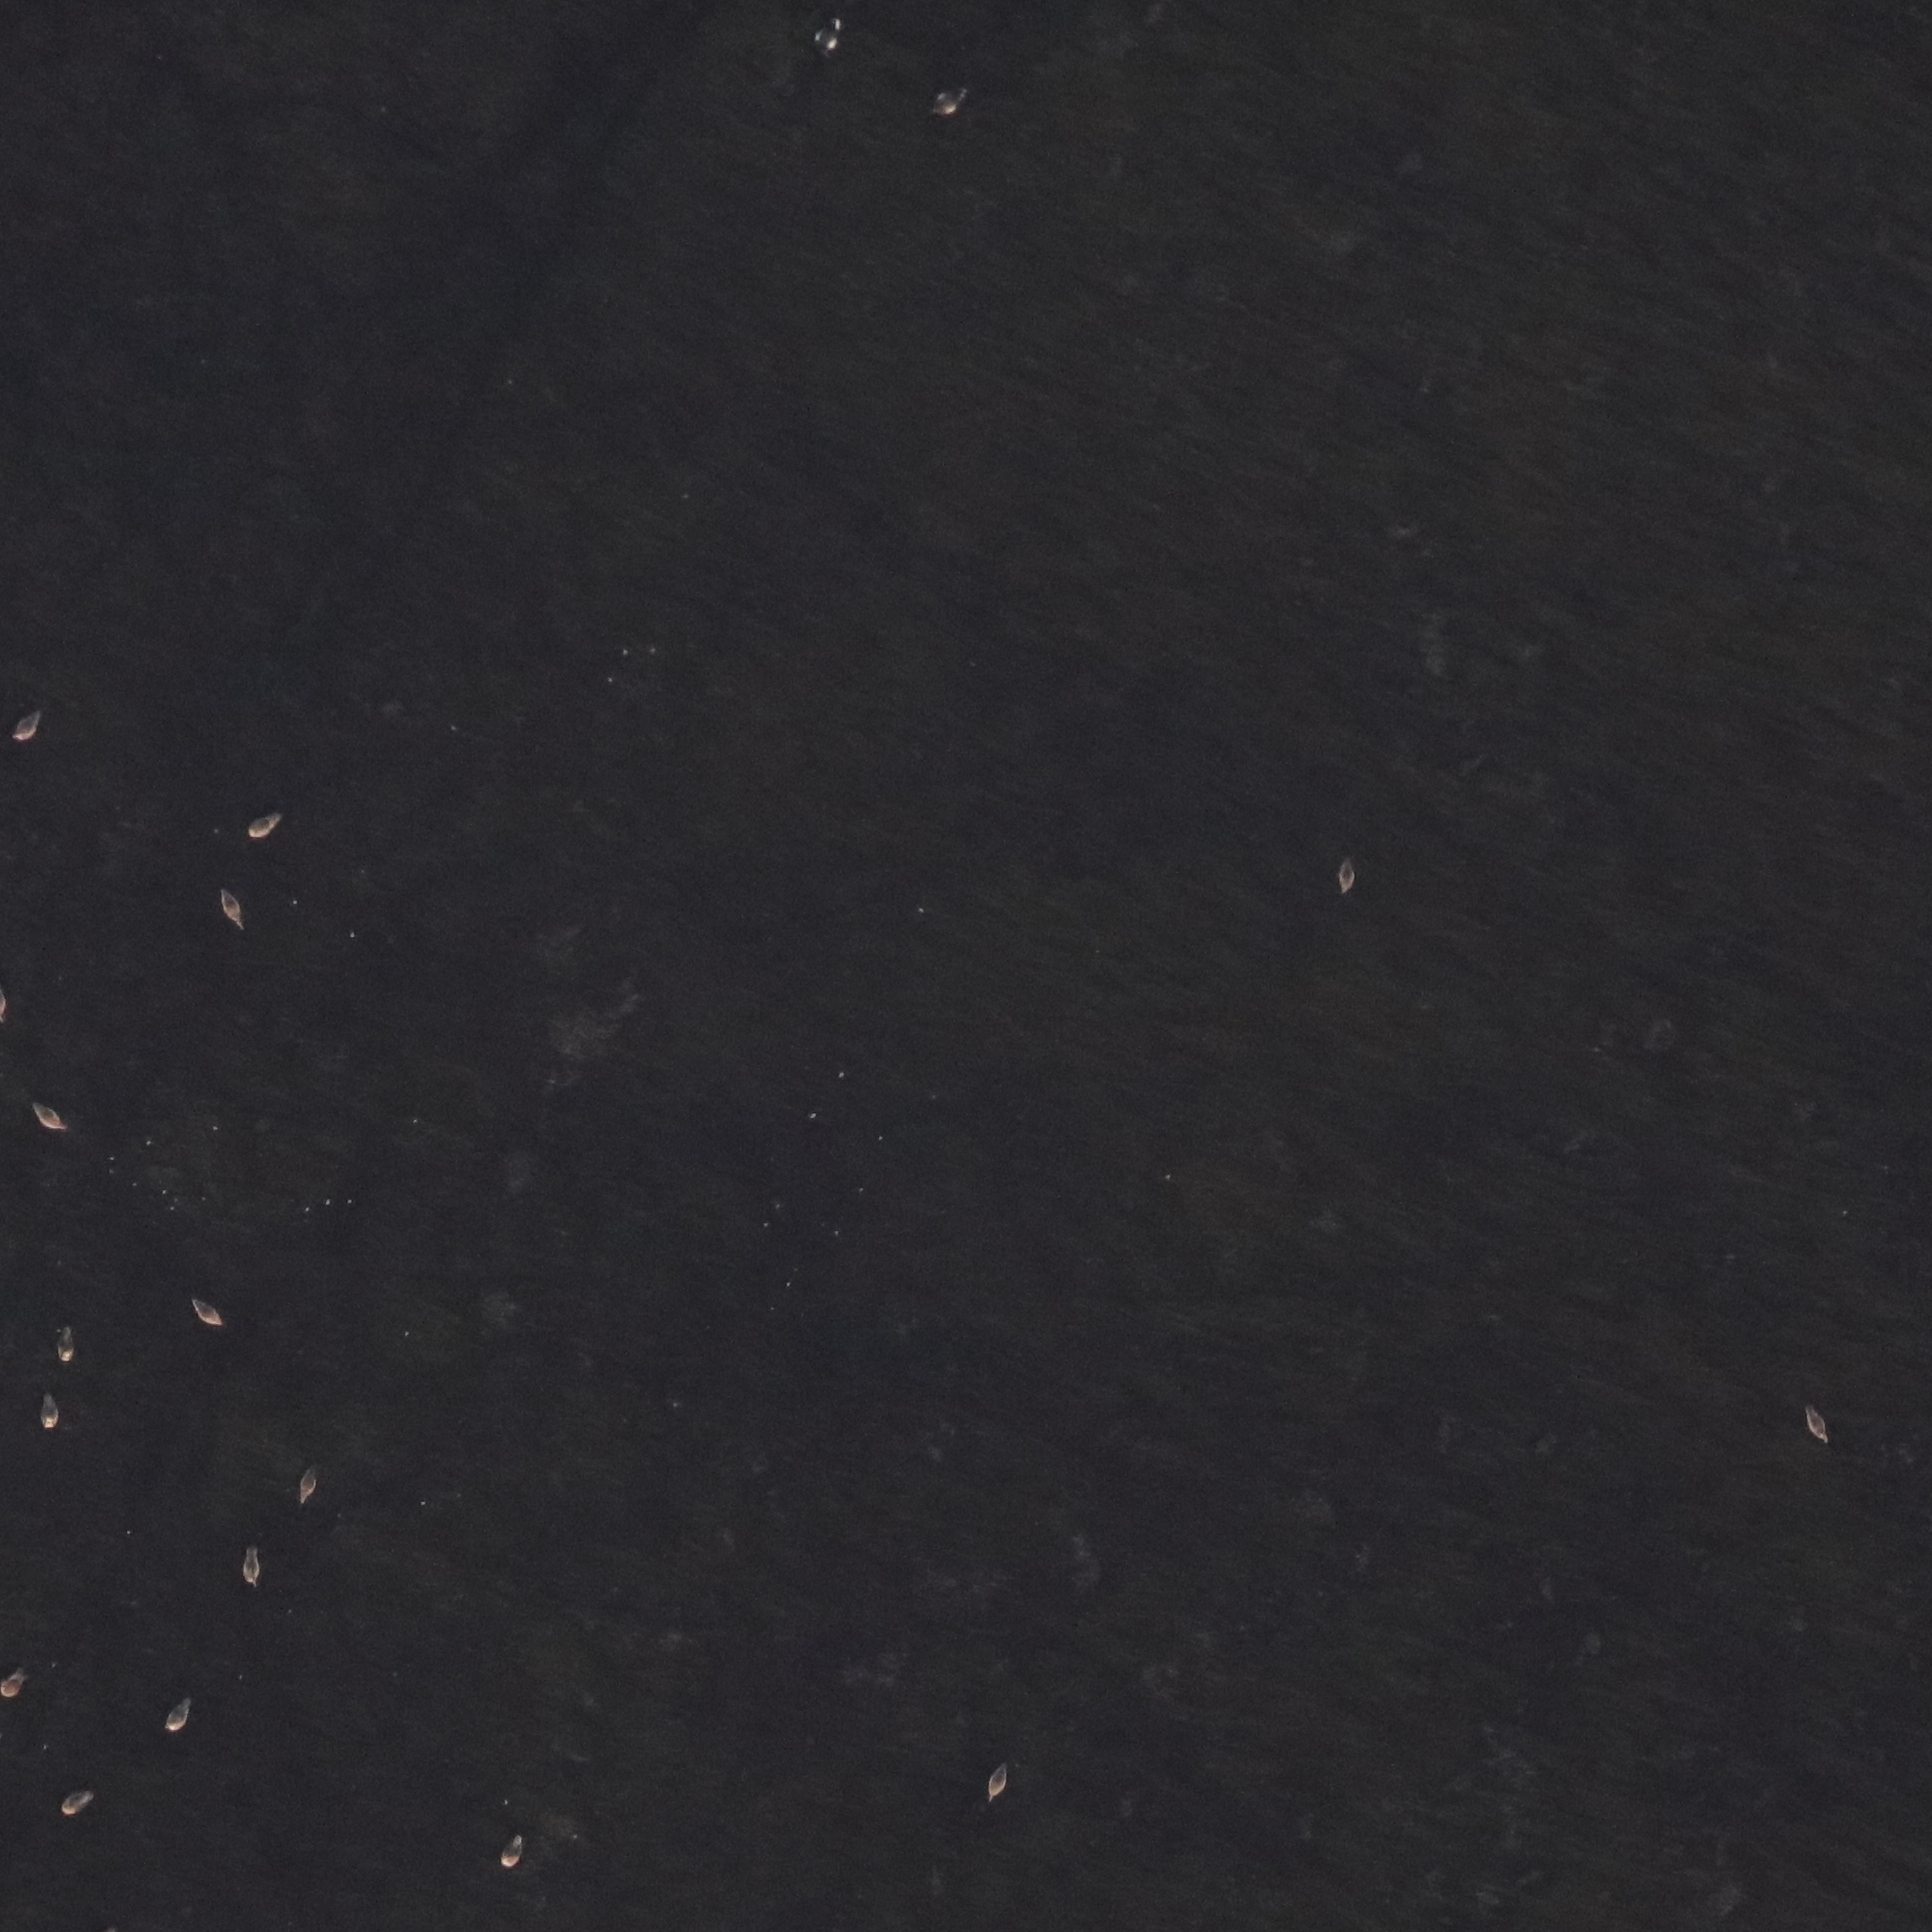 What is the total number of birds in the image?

17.